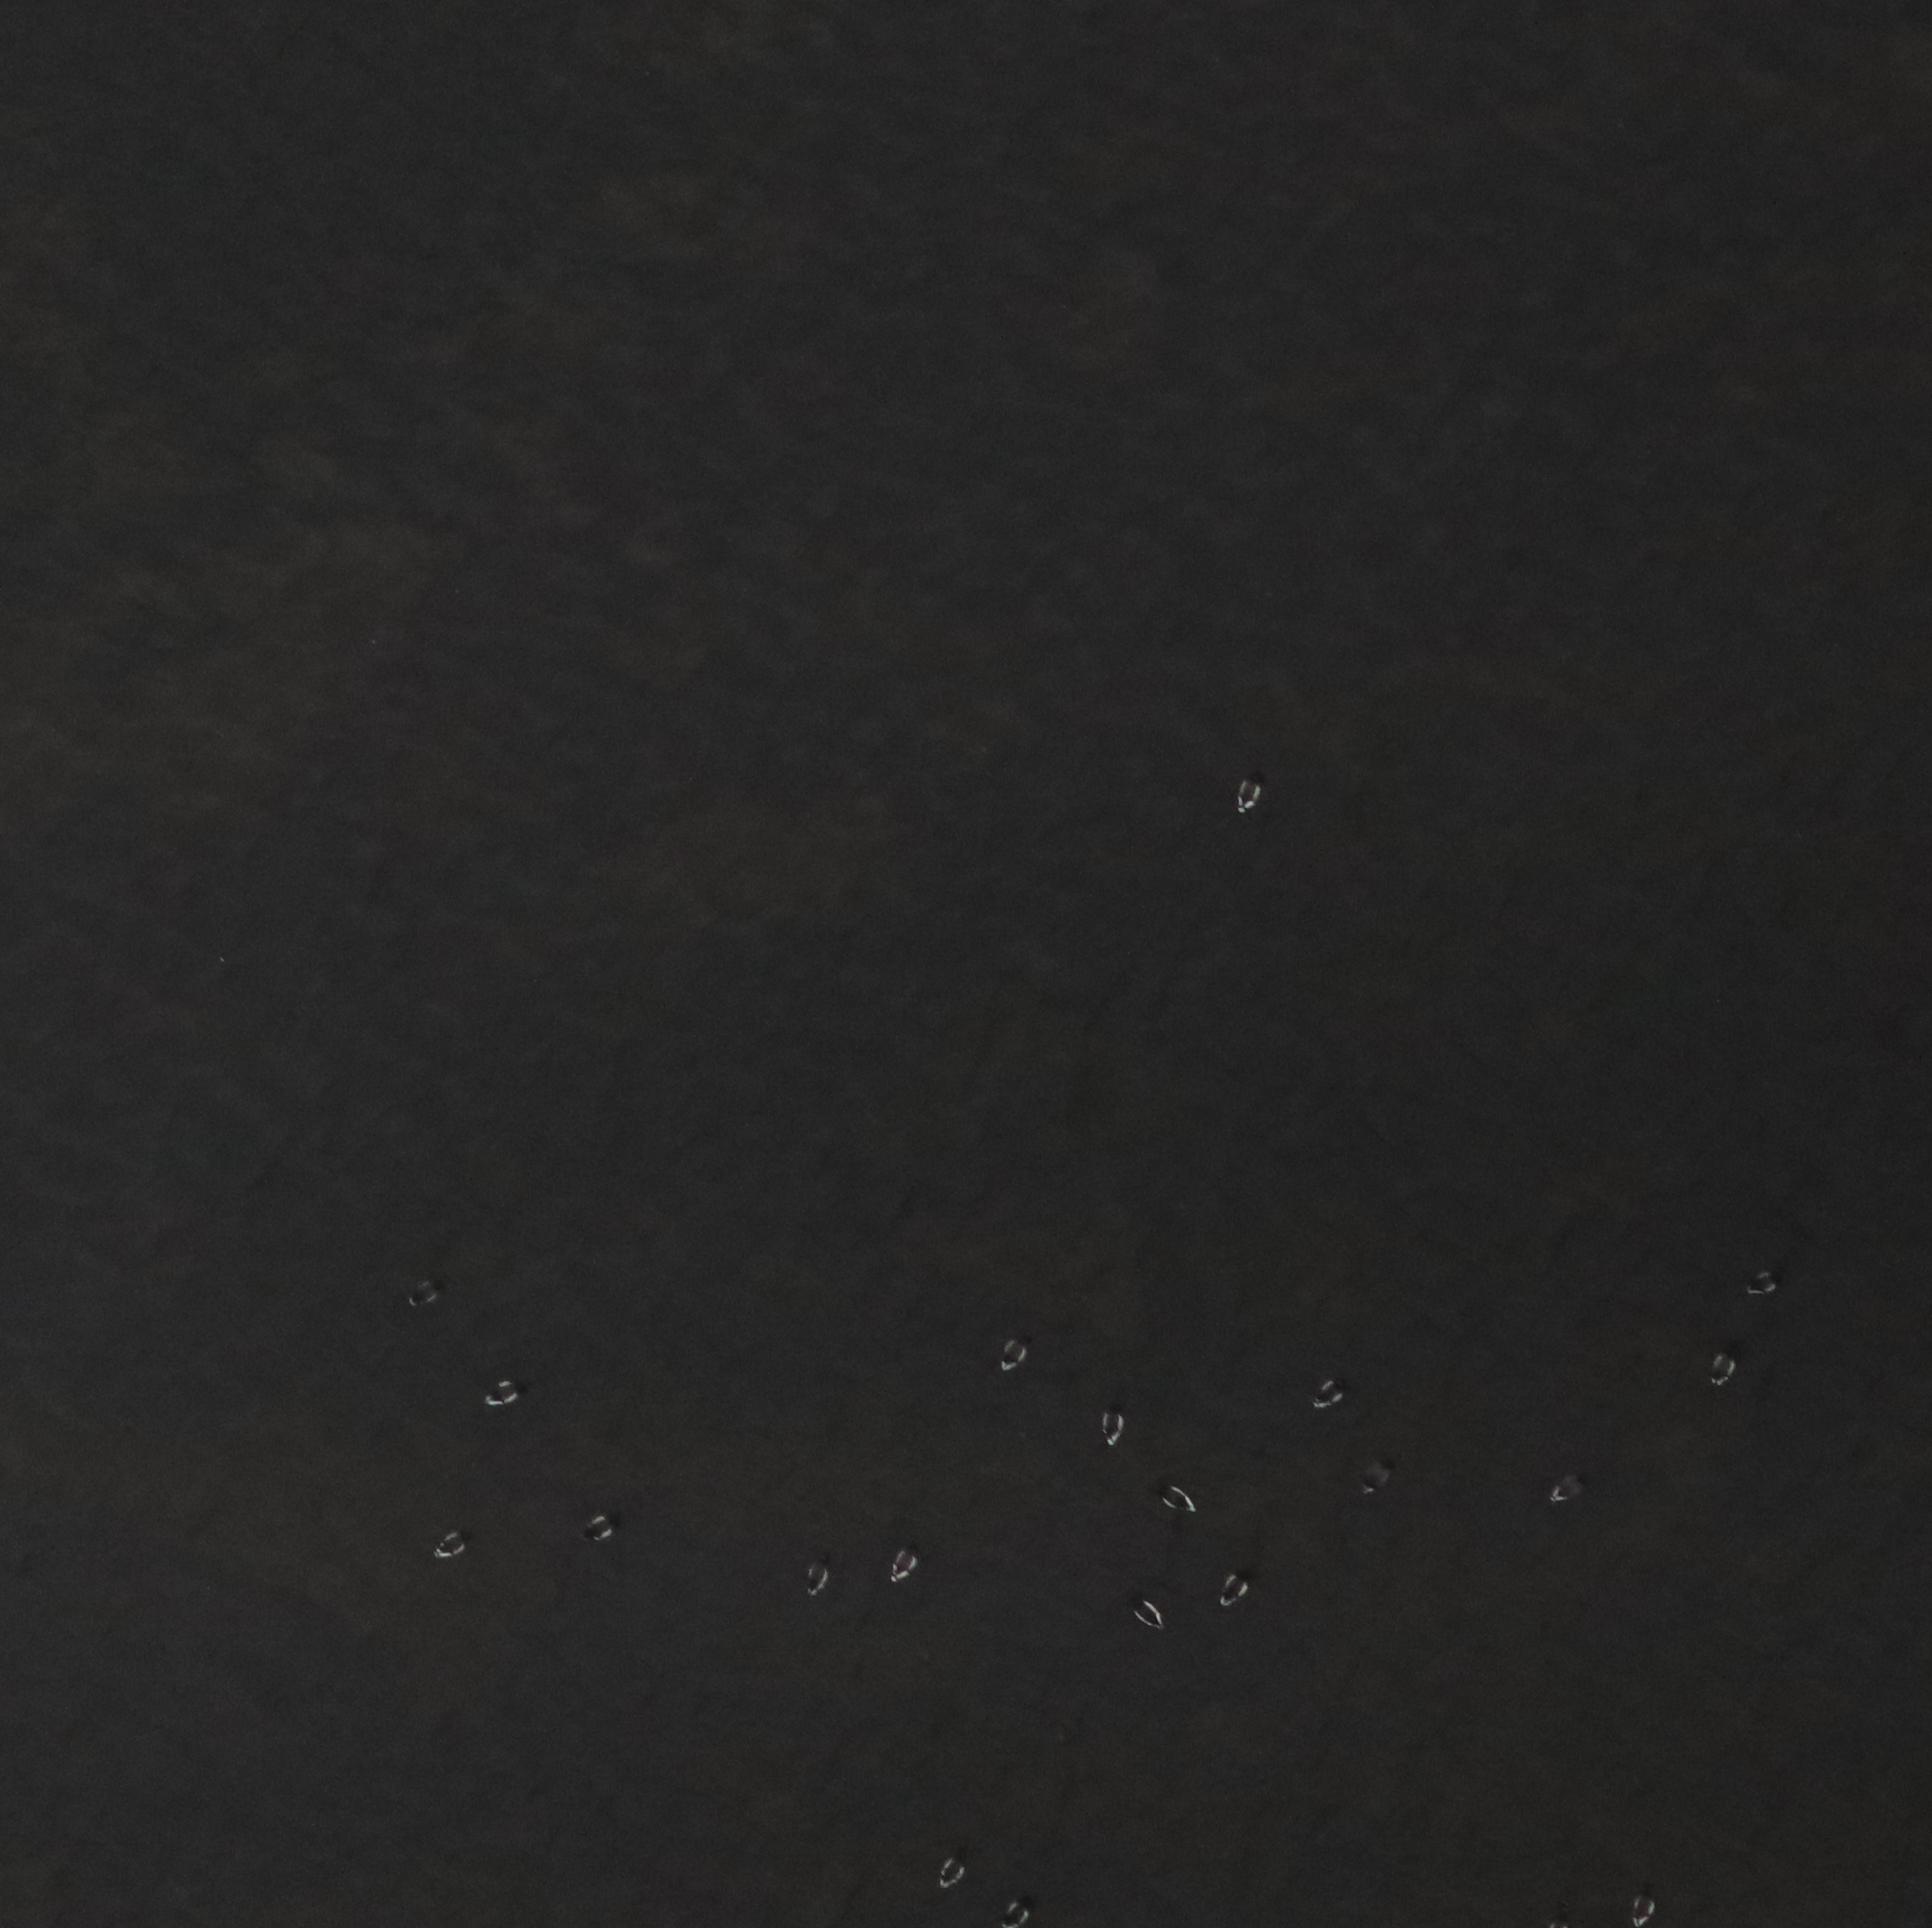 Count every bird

20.